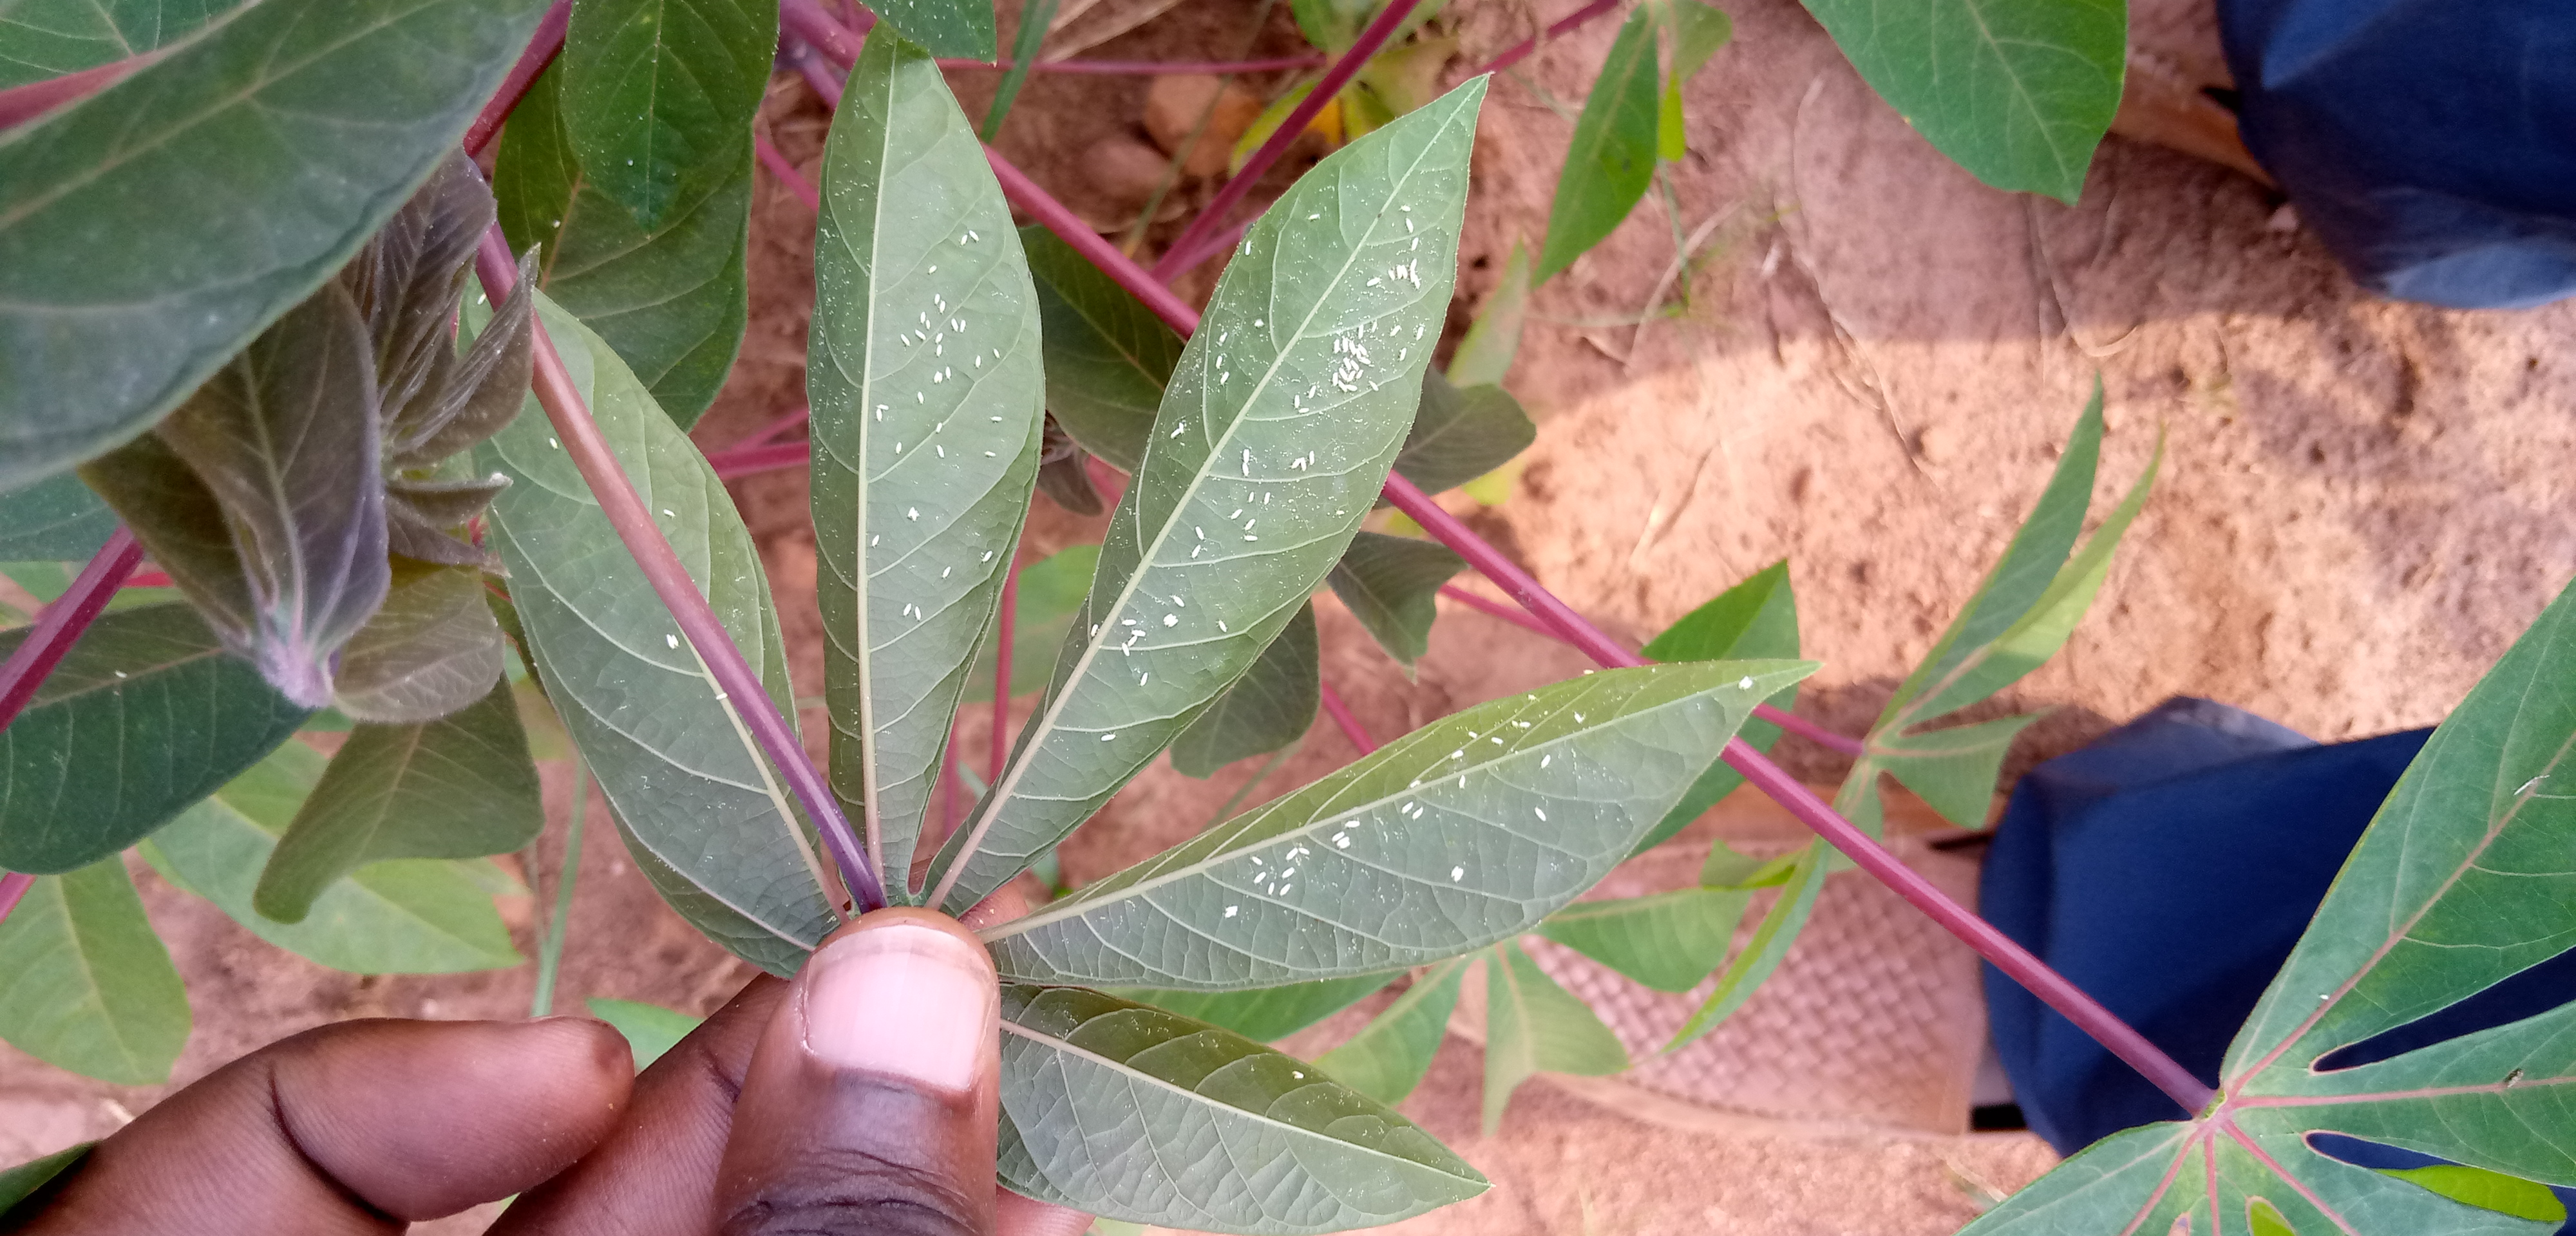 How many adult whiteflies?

139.